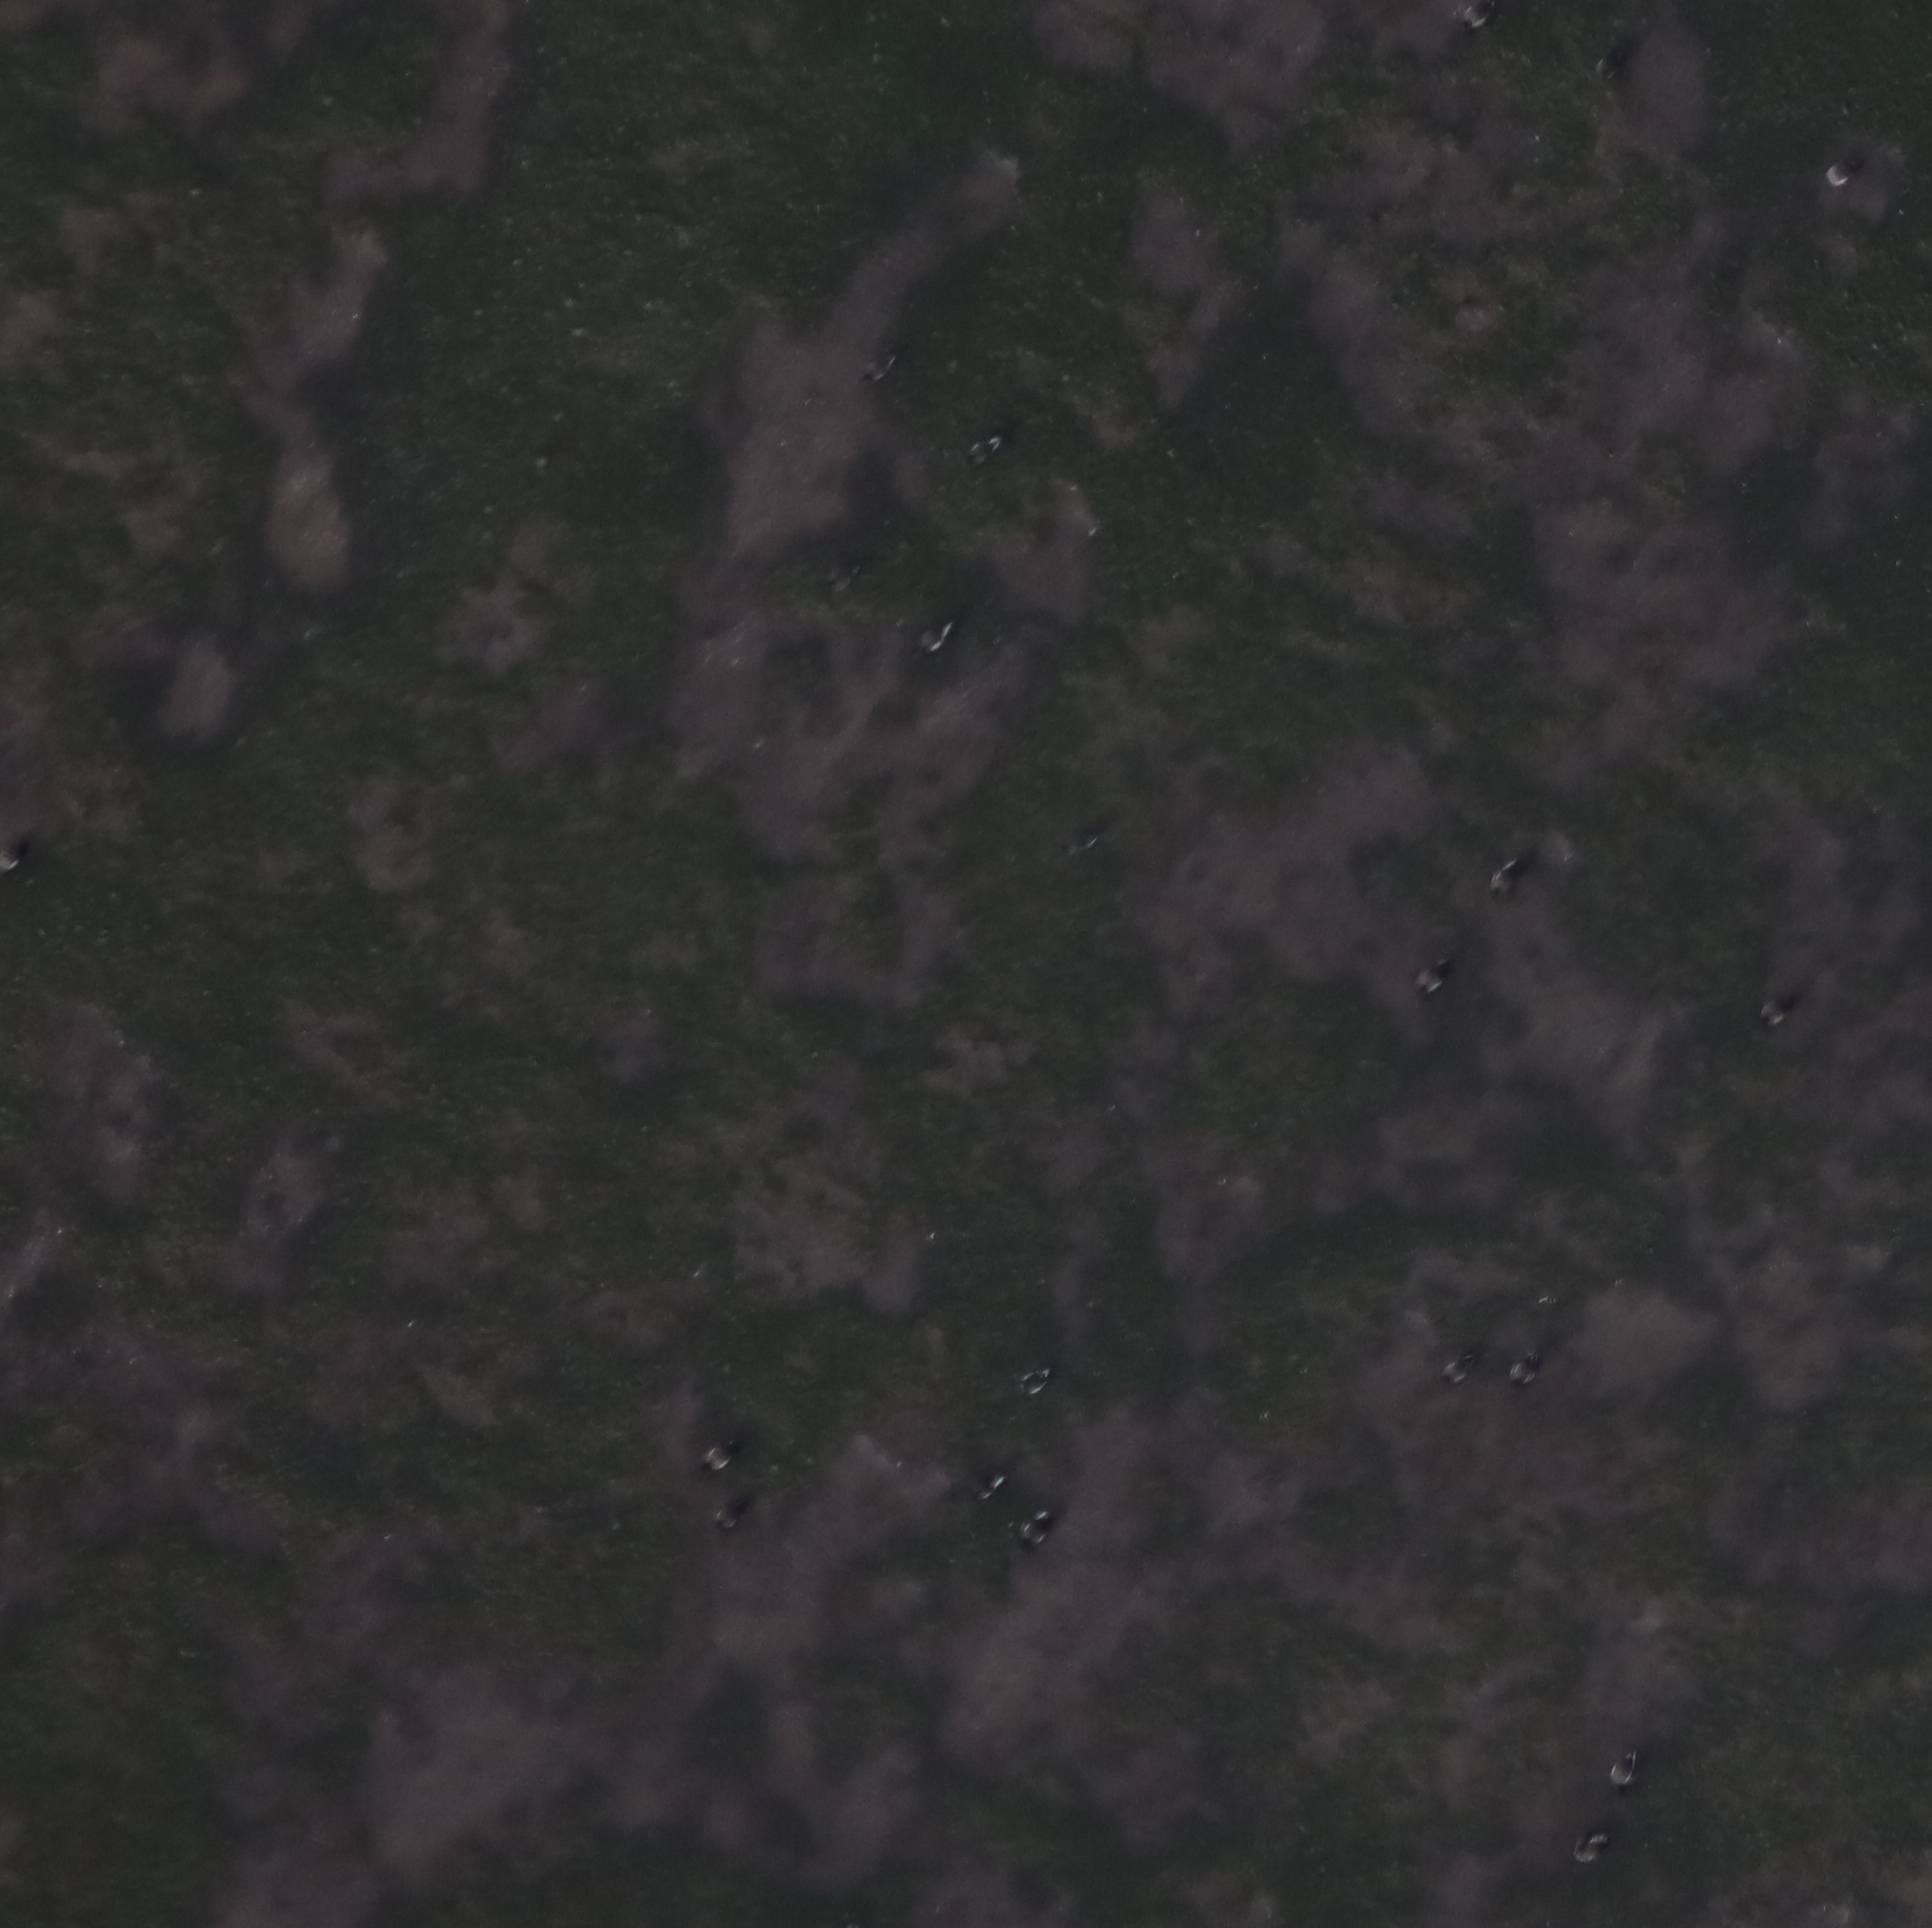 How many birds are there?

19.